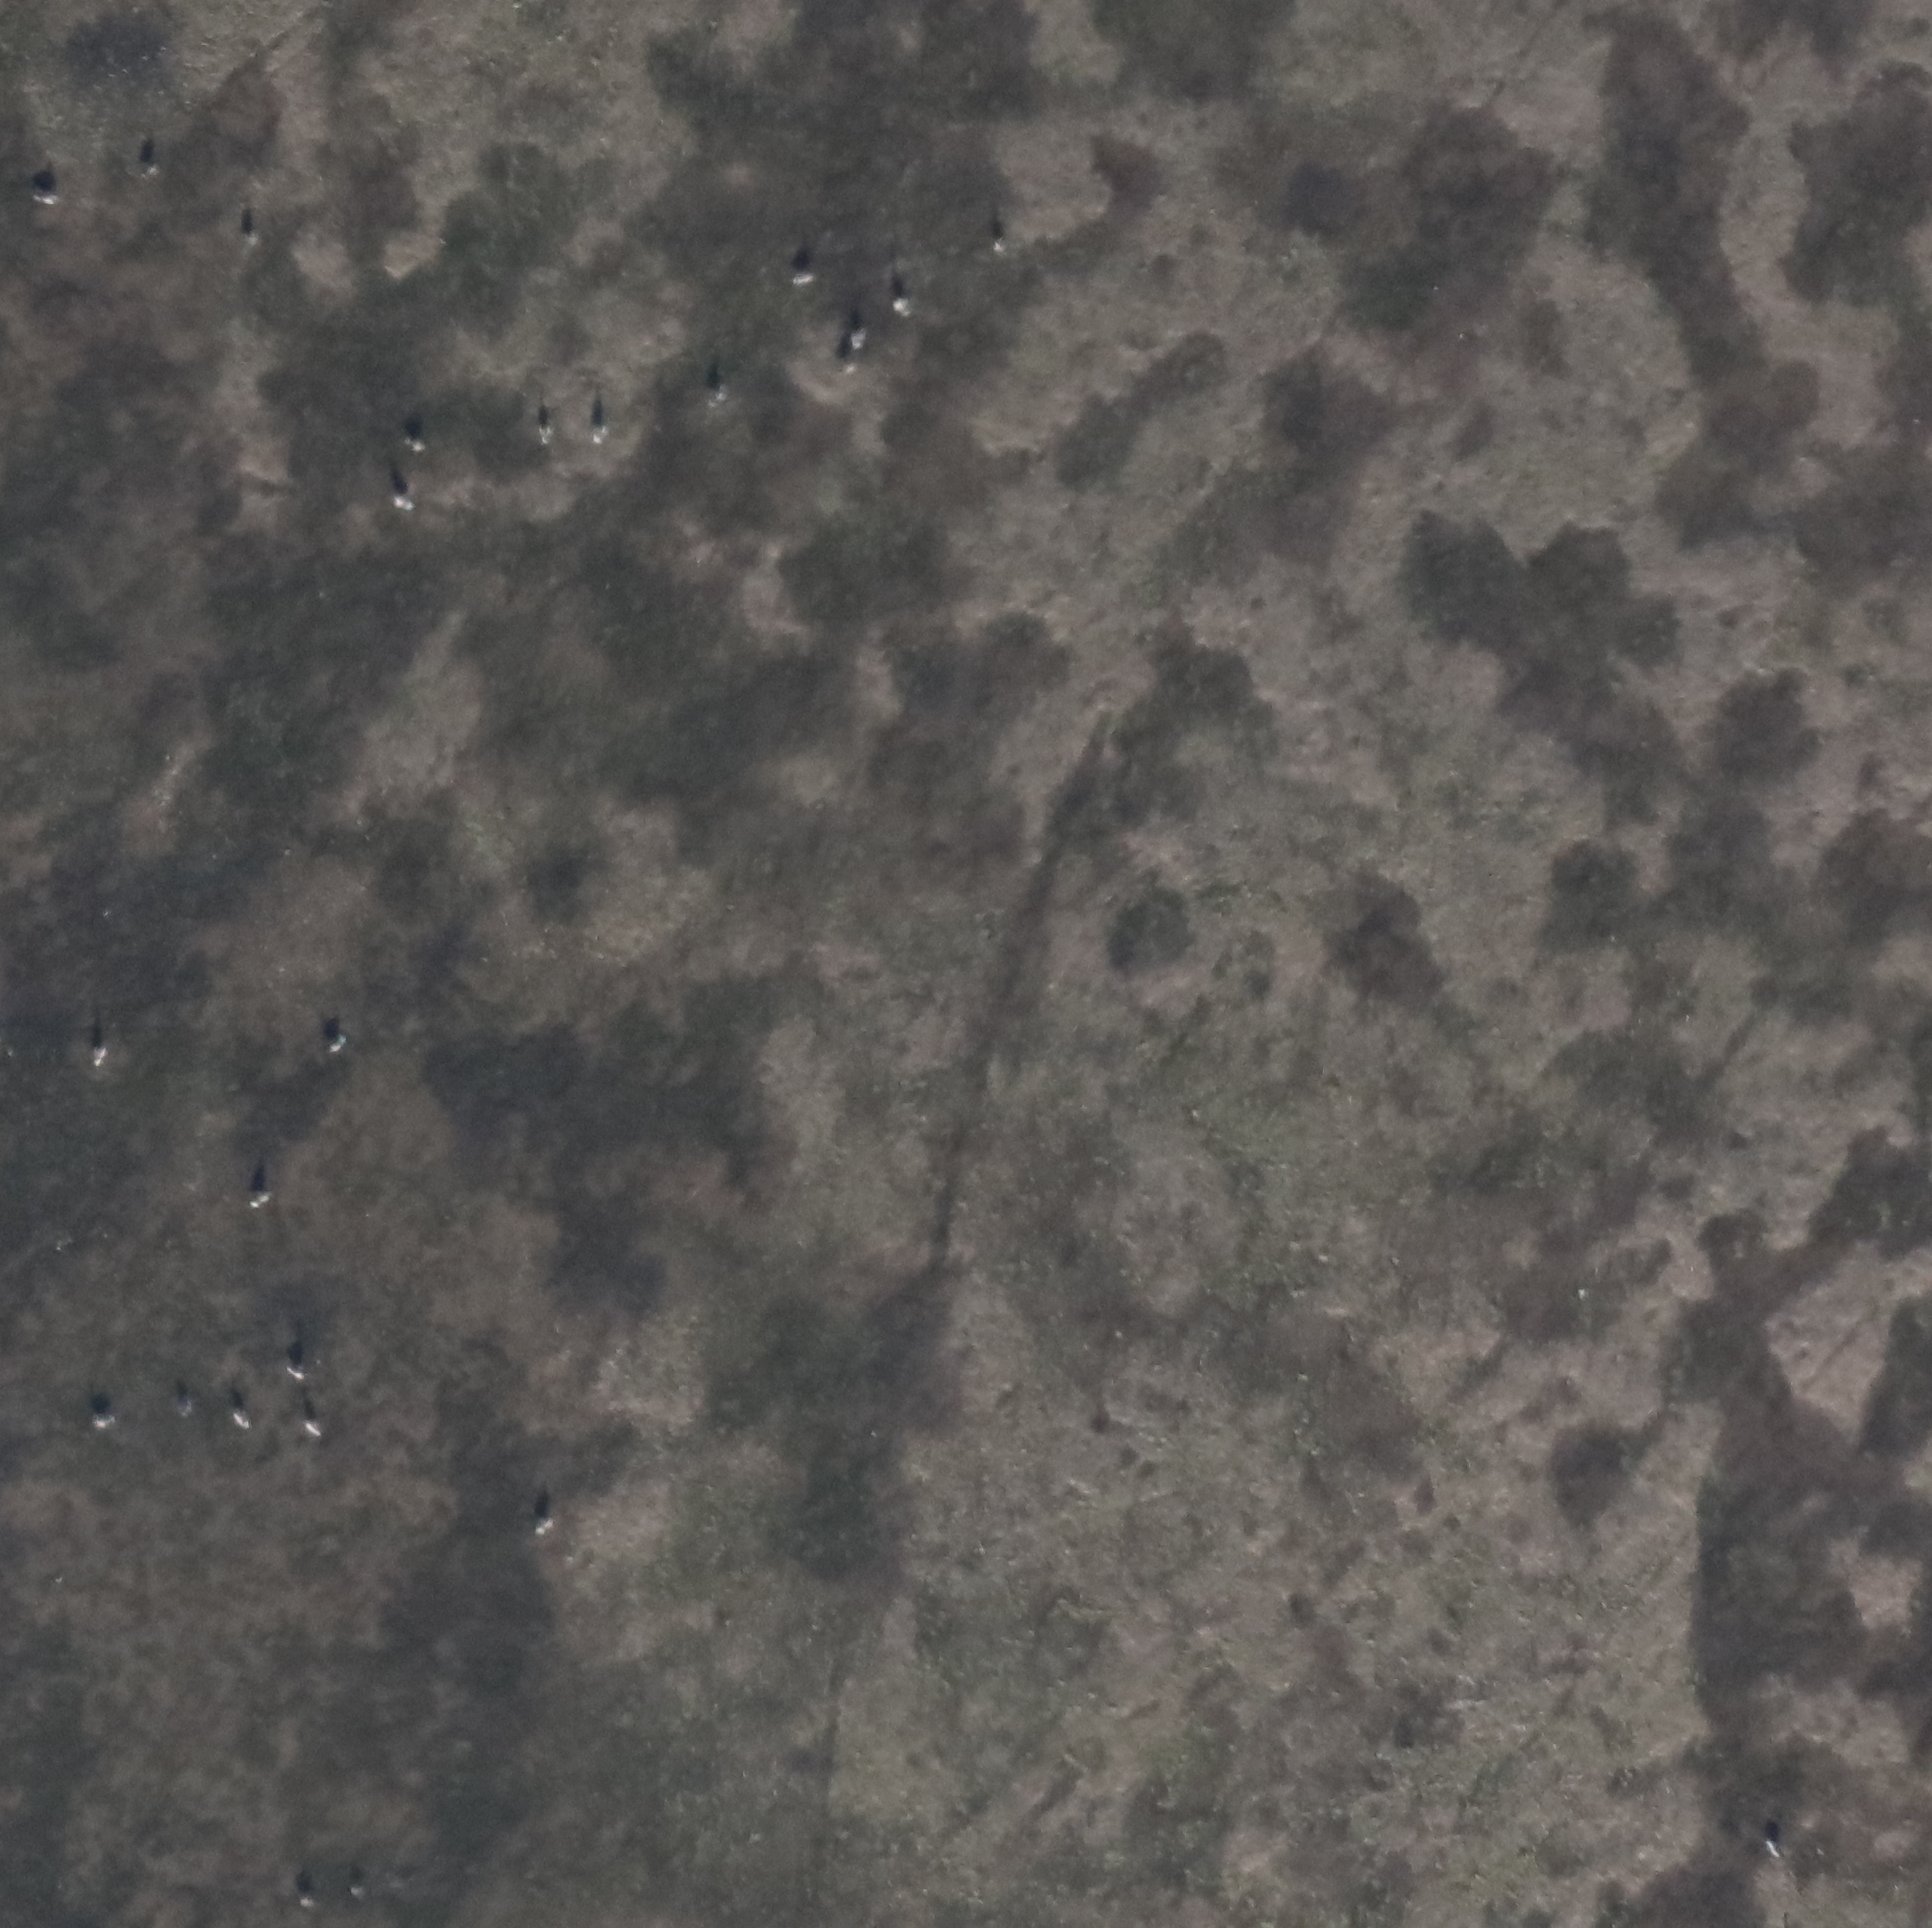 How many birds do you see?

23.